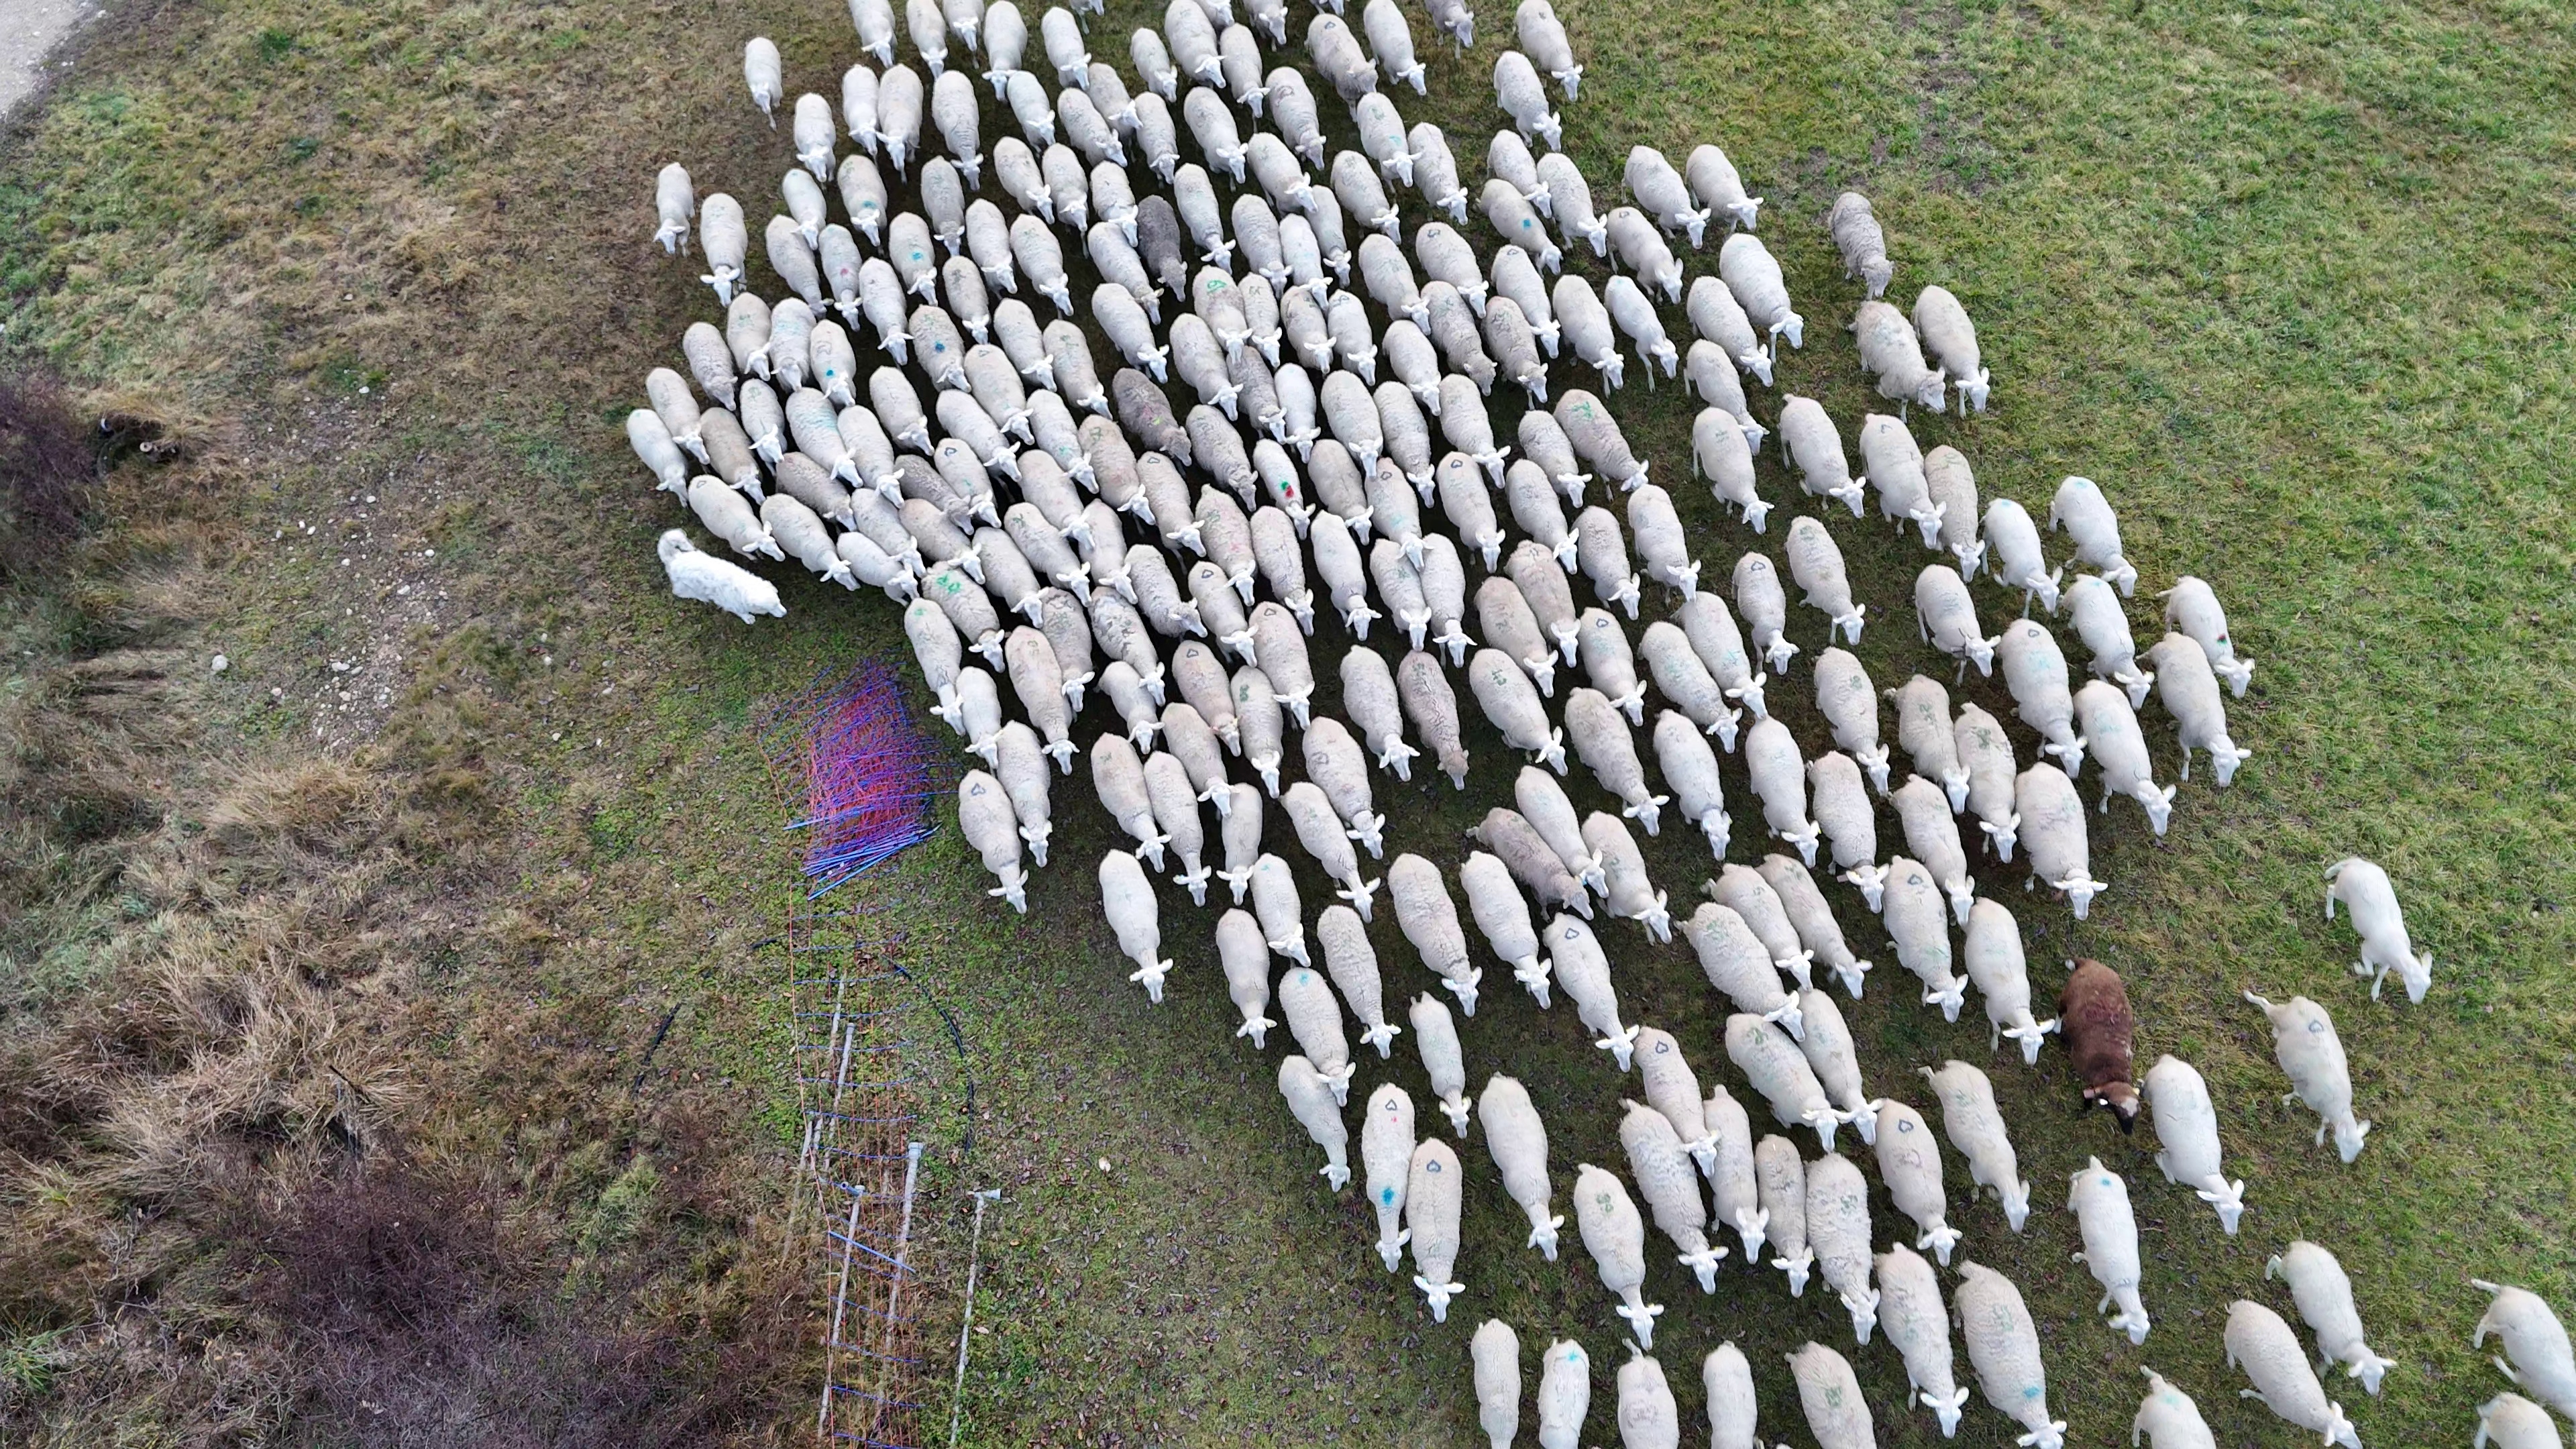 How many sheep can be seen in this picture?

229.